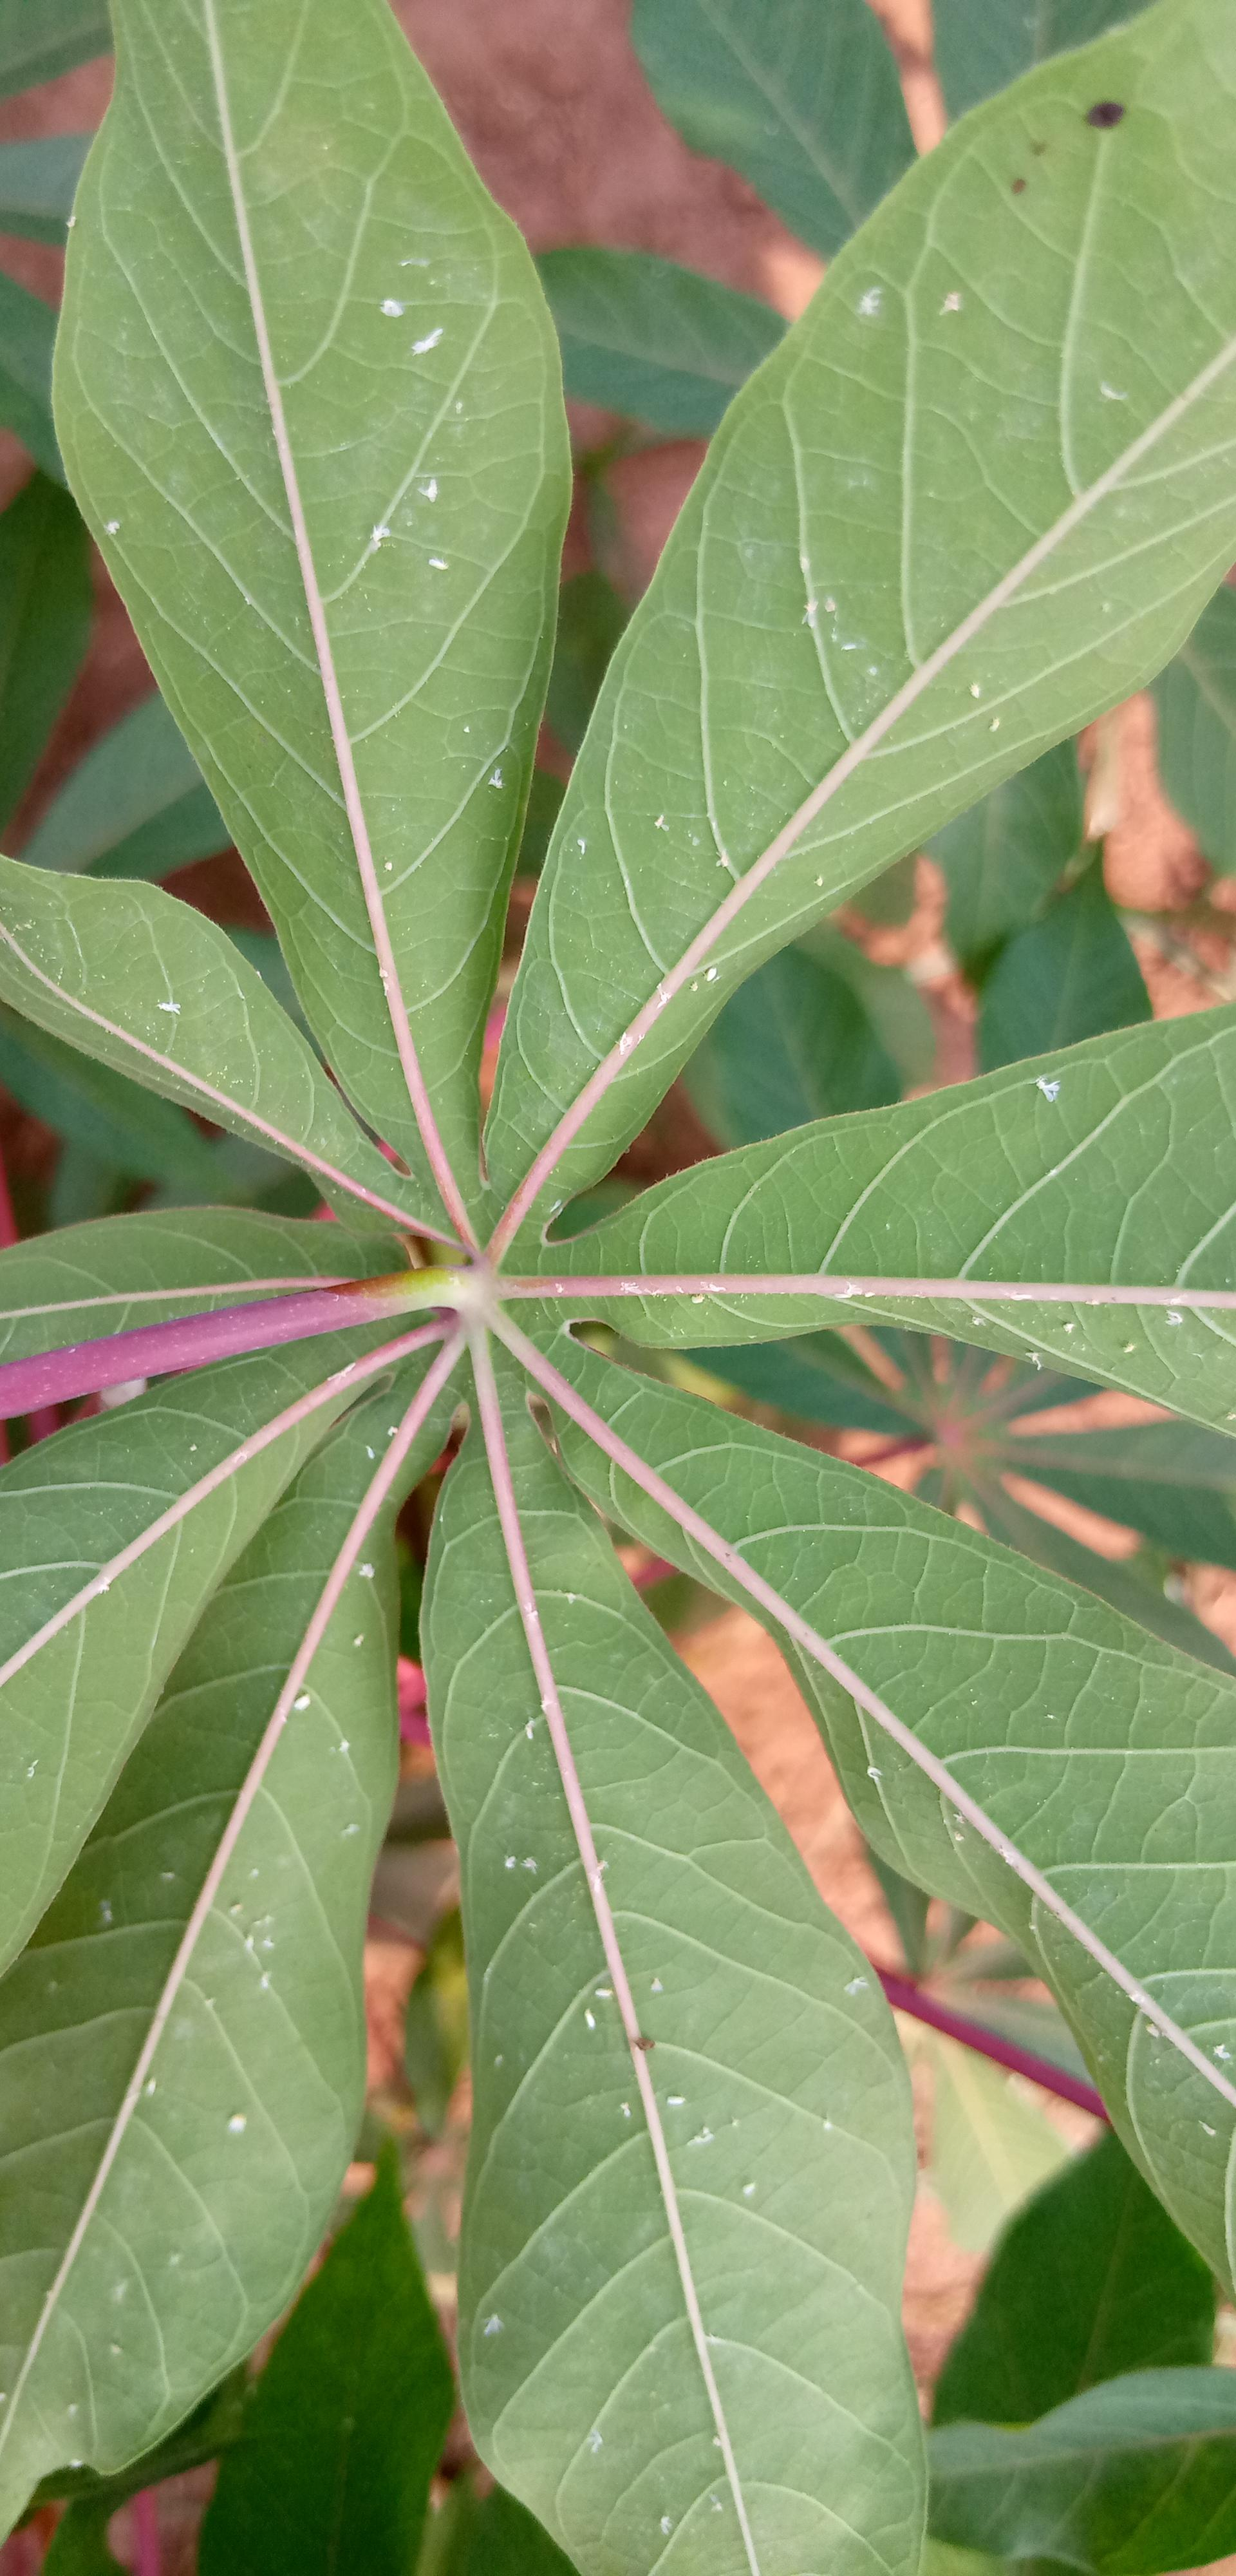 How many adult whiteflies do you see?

70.